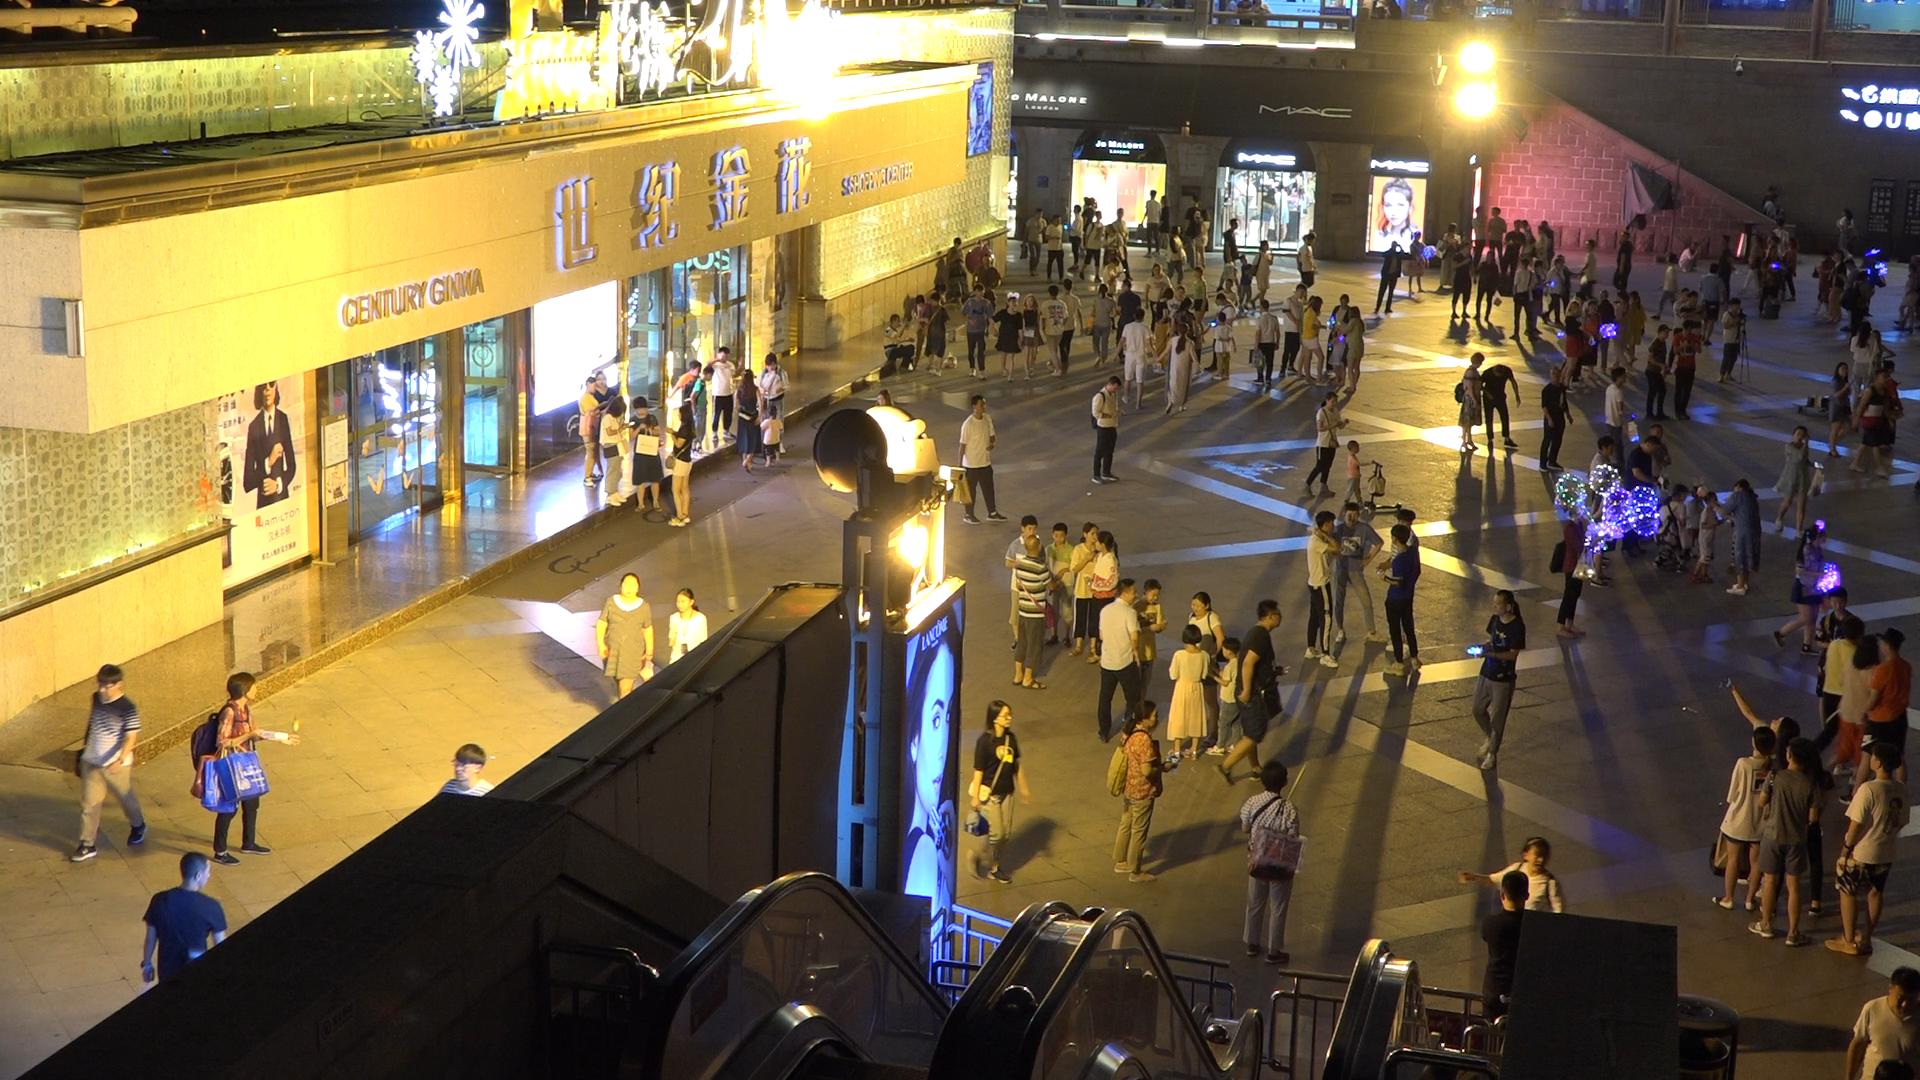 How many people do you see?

162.